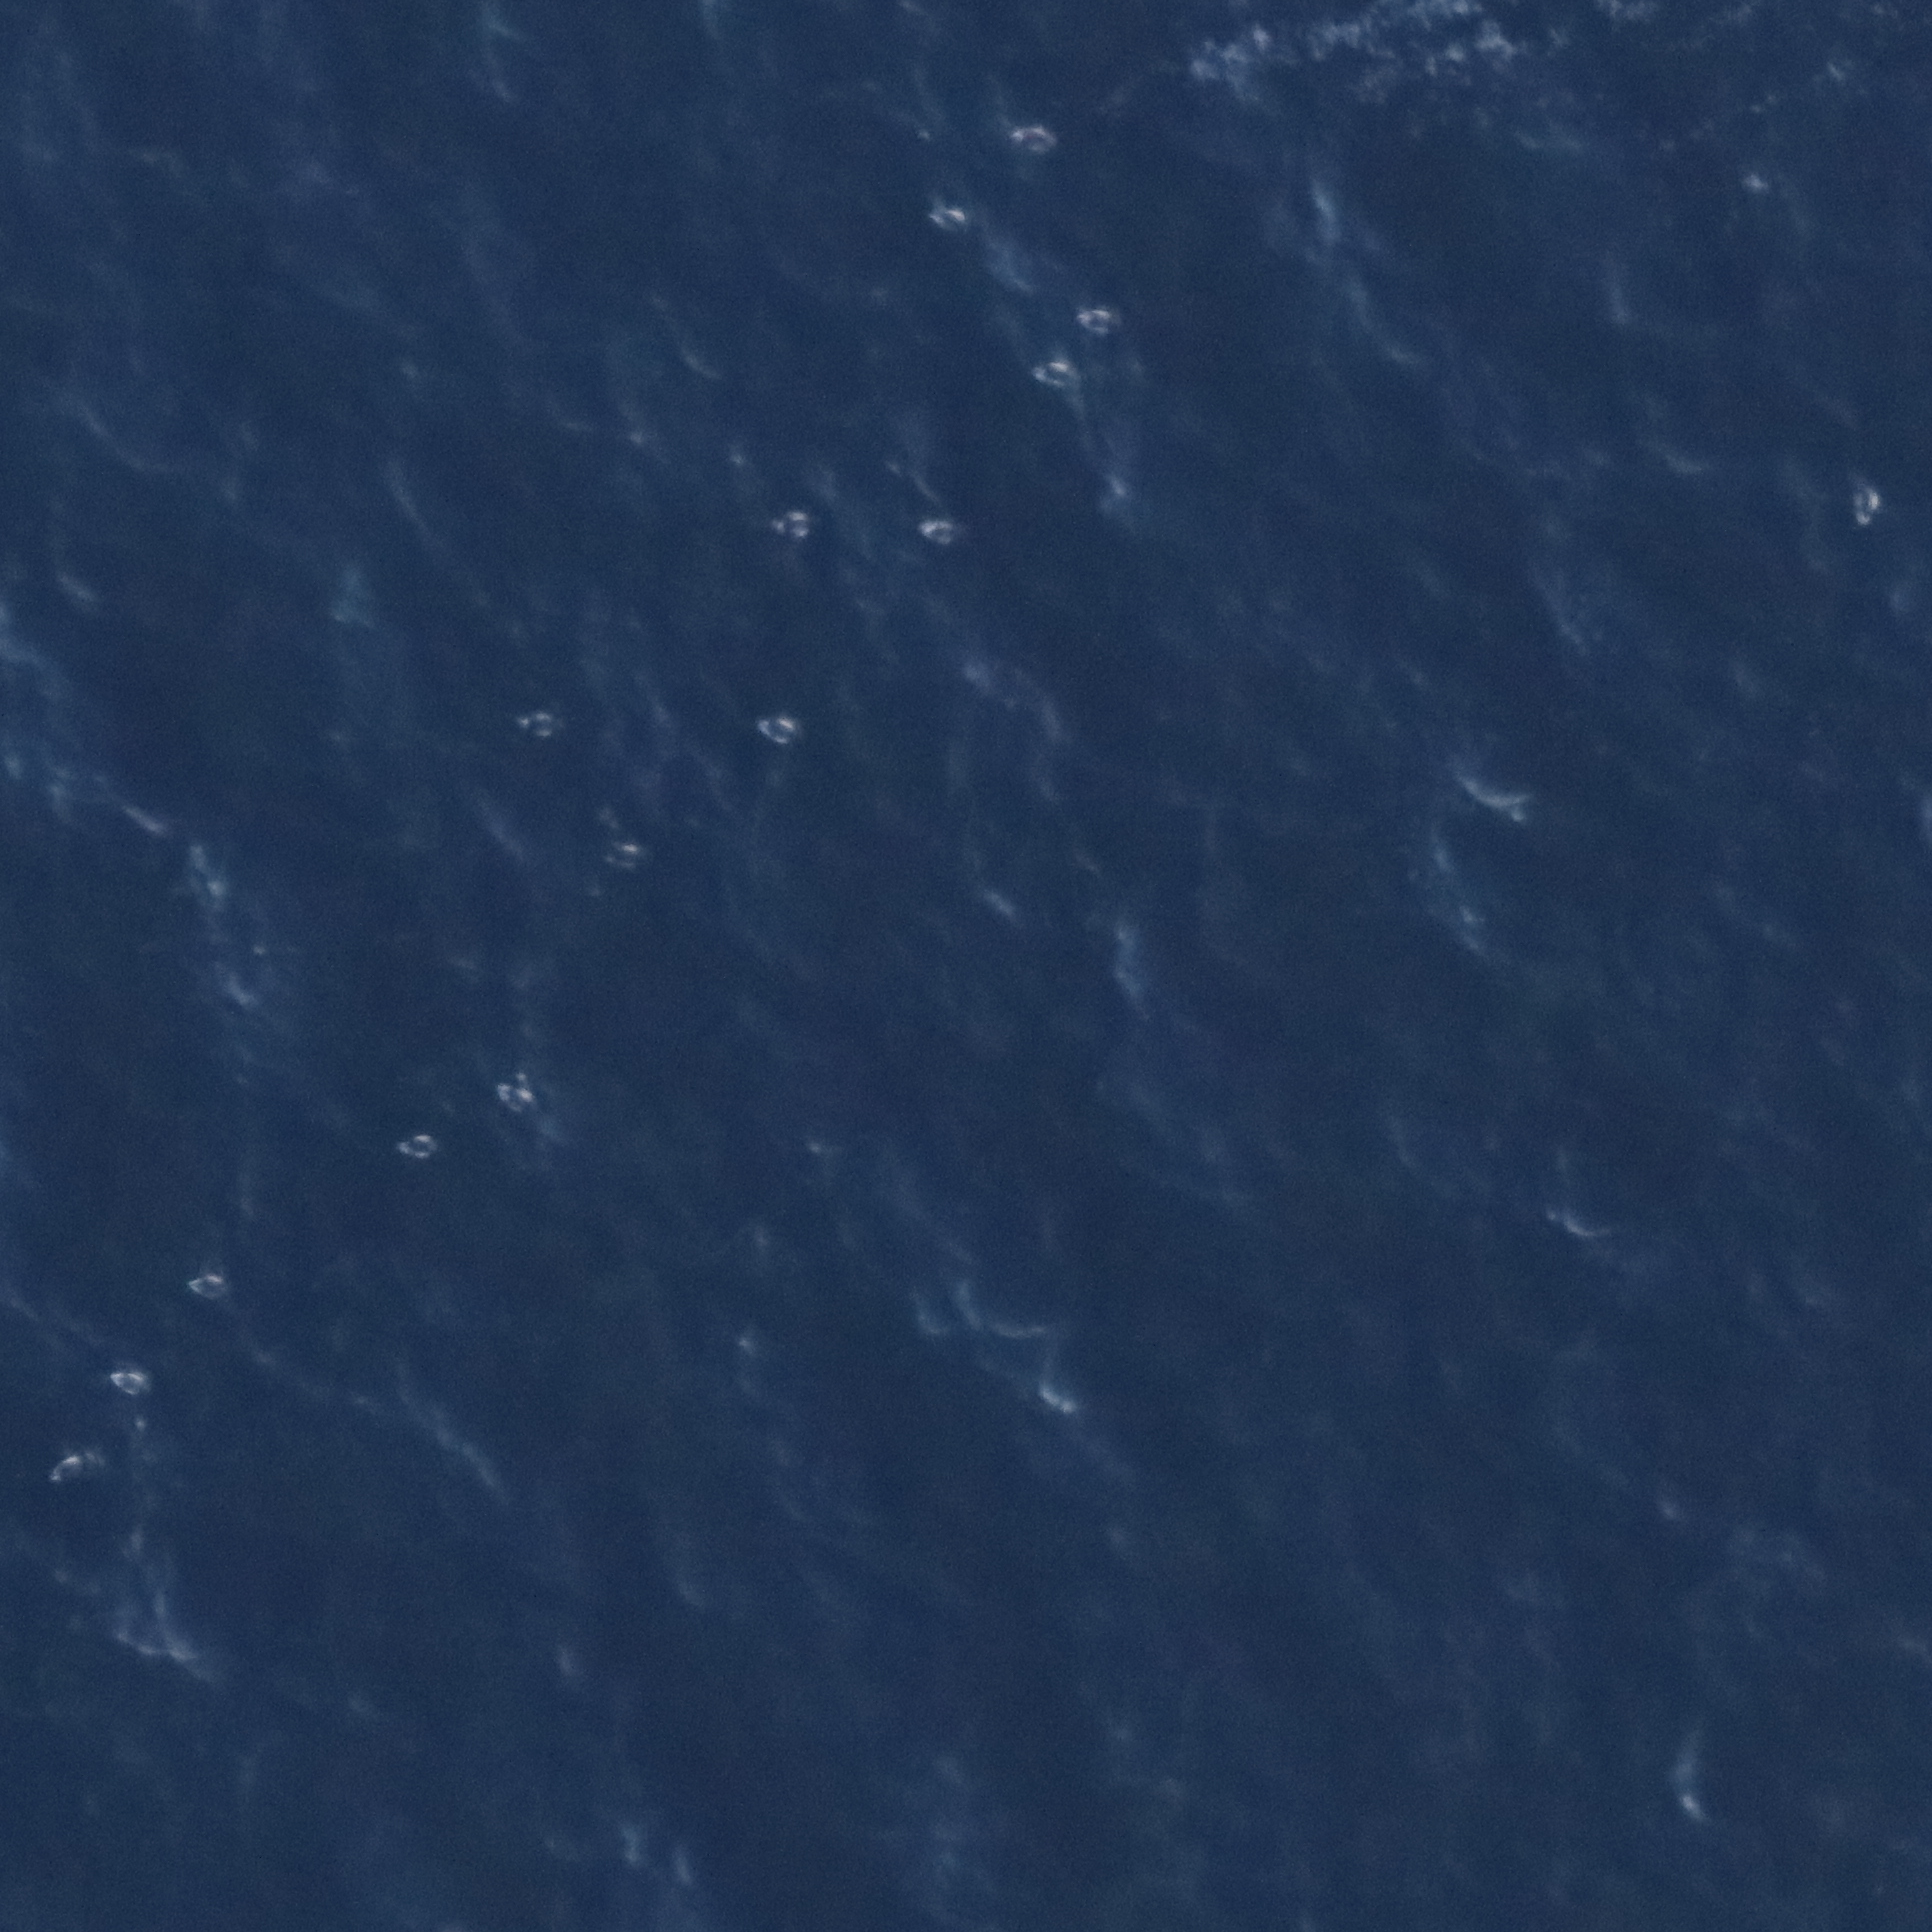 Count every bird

14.